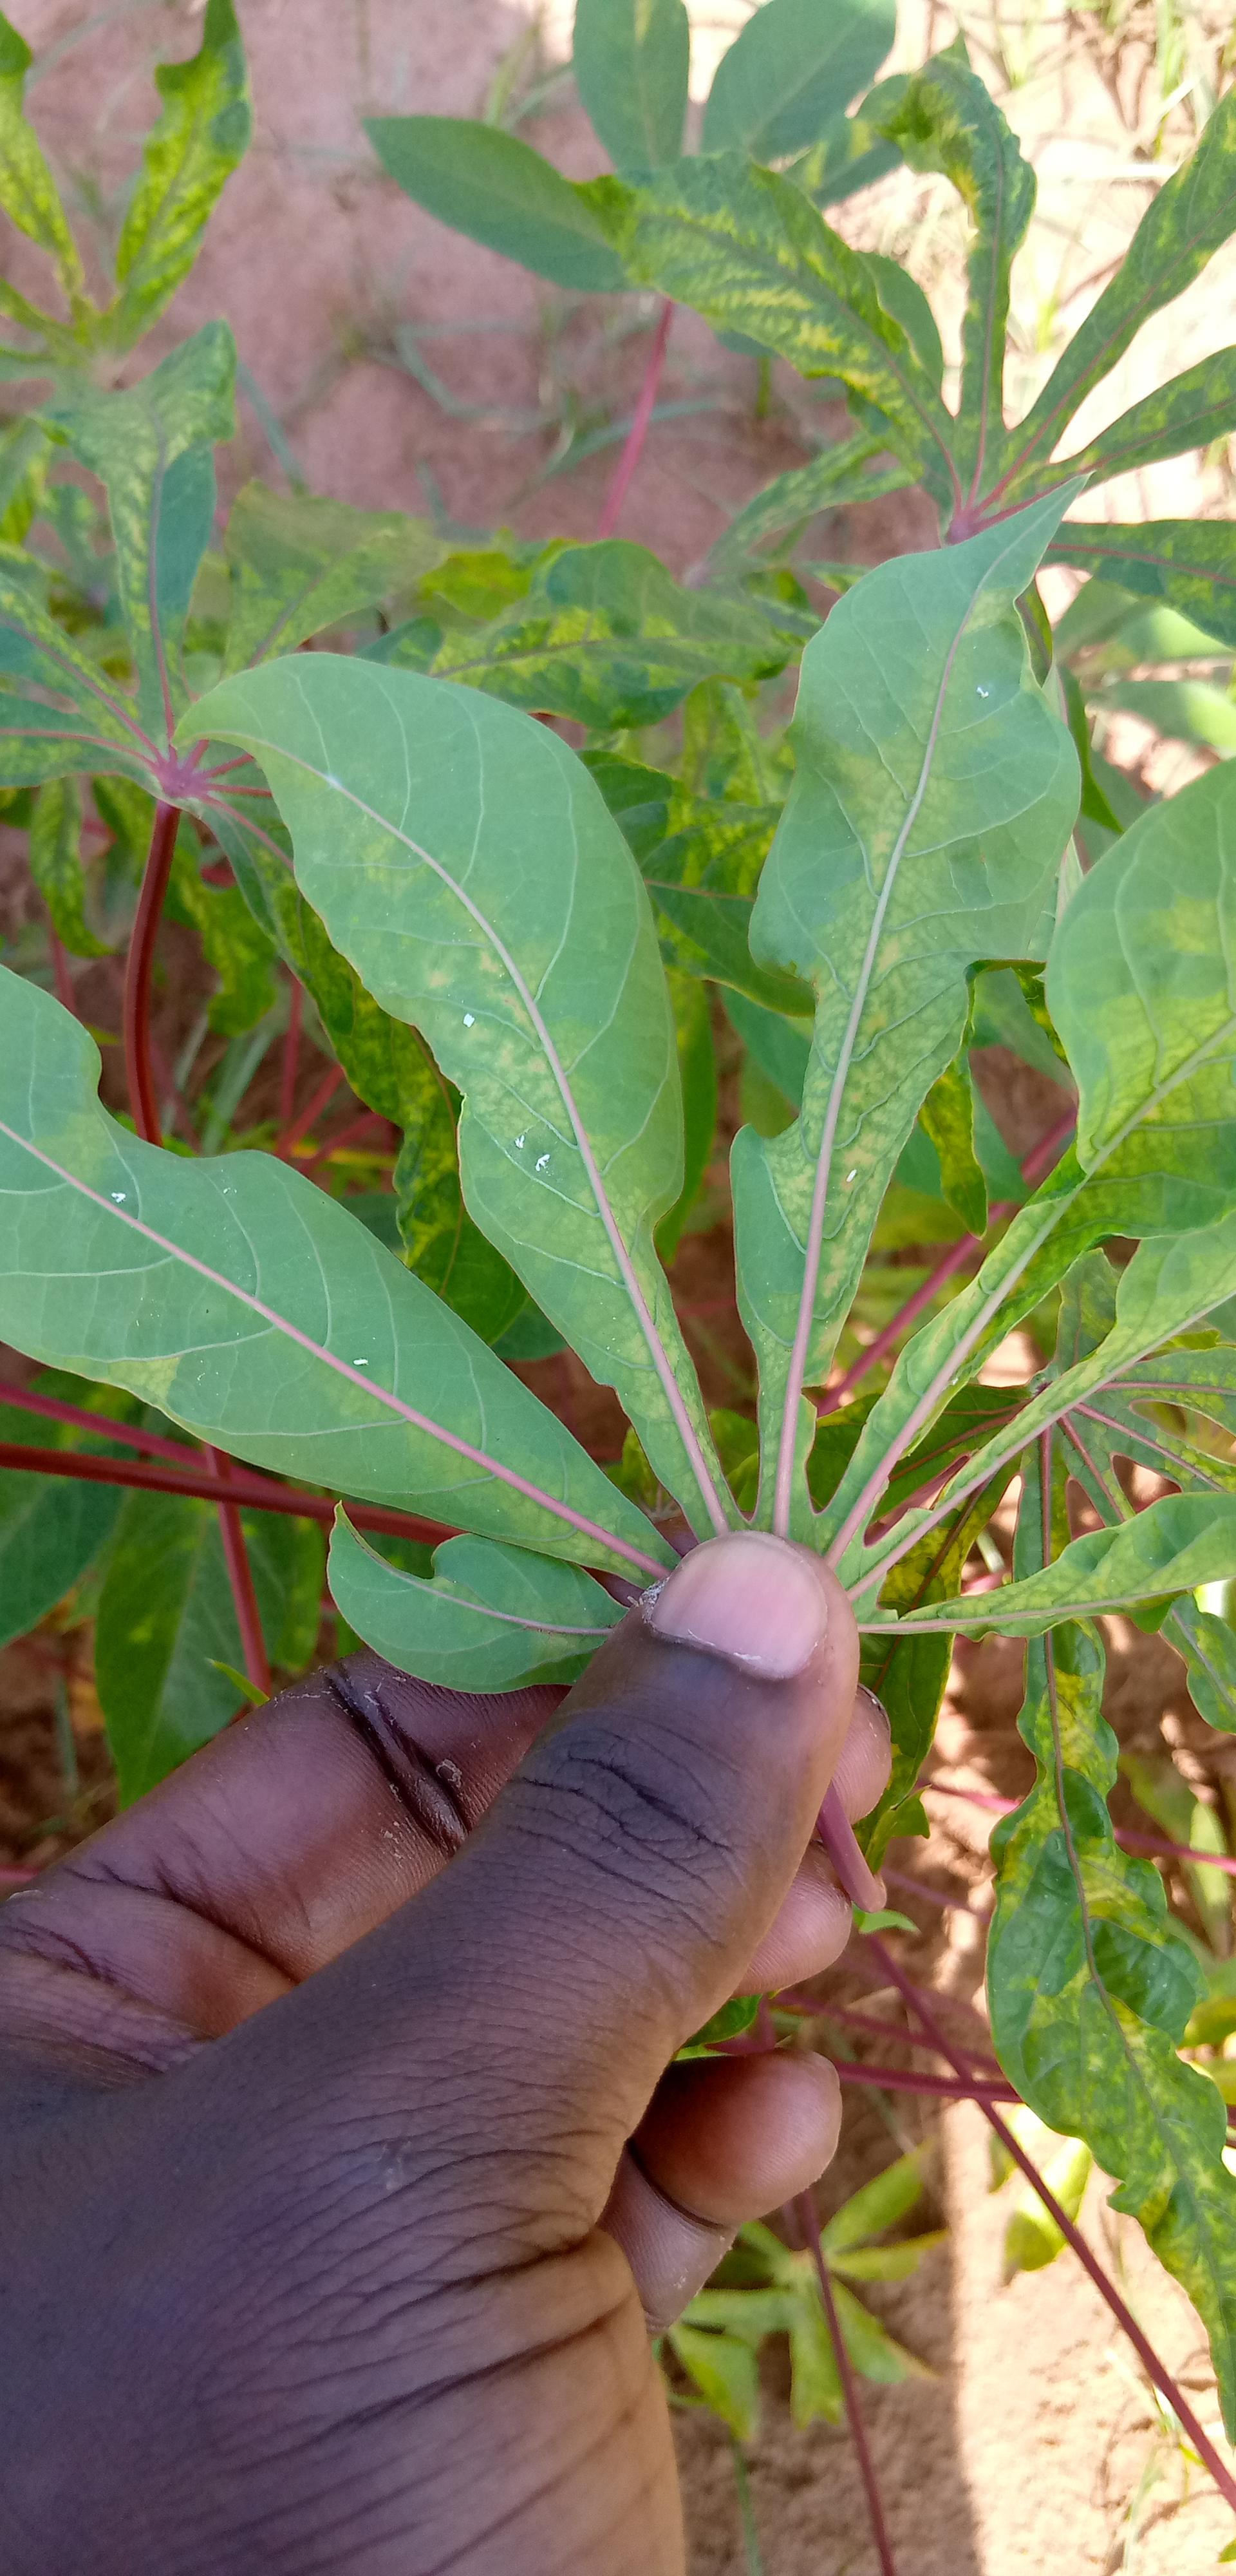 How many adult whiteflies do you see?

8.